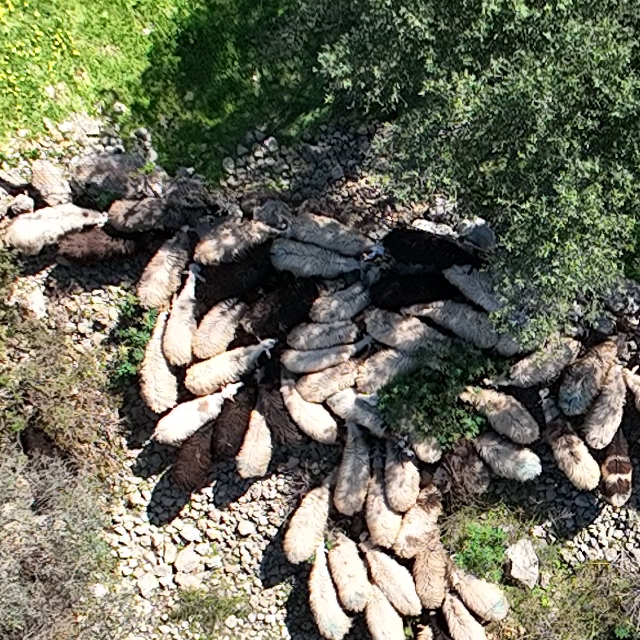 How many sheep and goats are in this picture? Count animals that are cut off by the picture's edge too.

53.